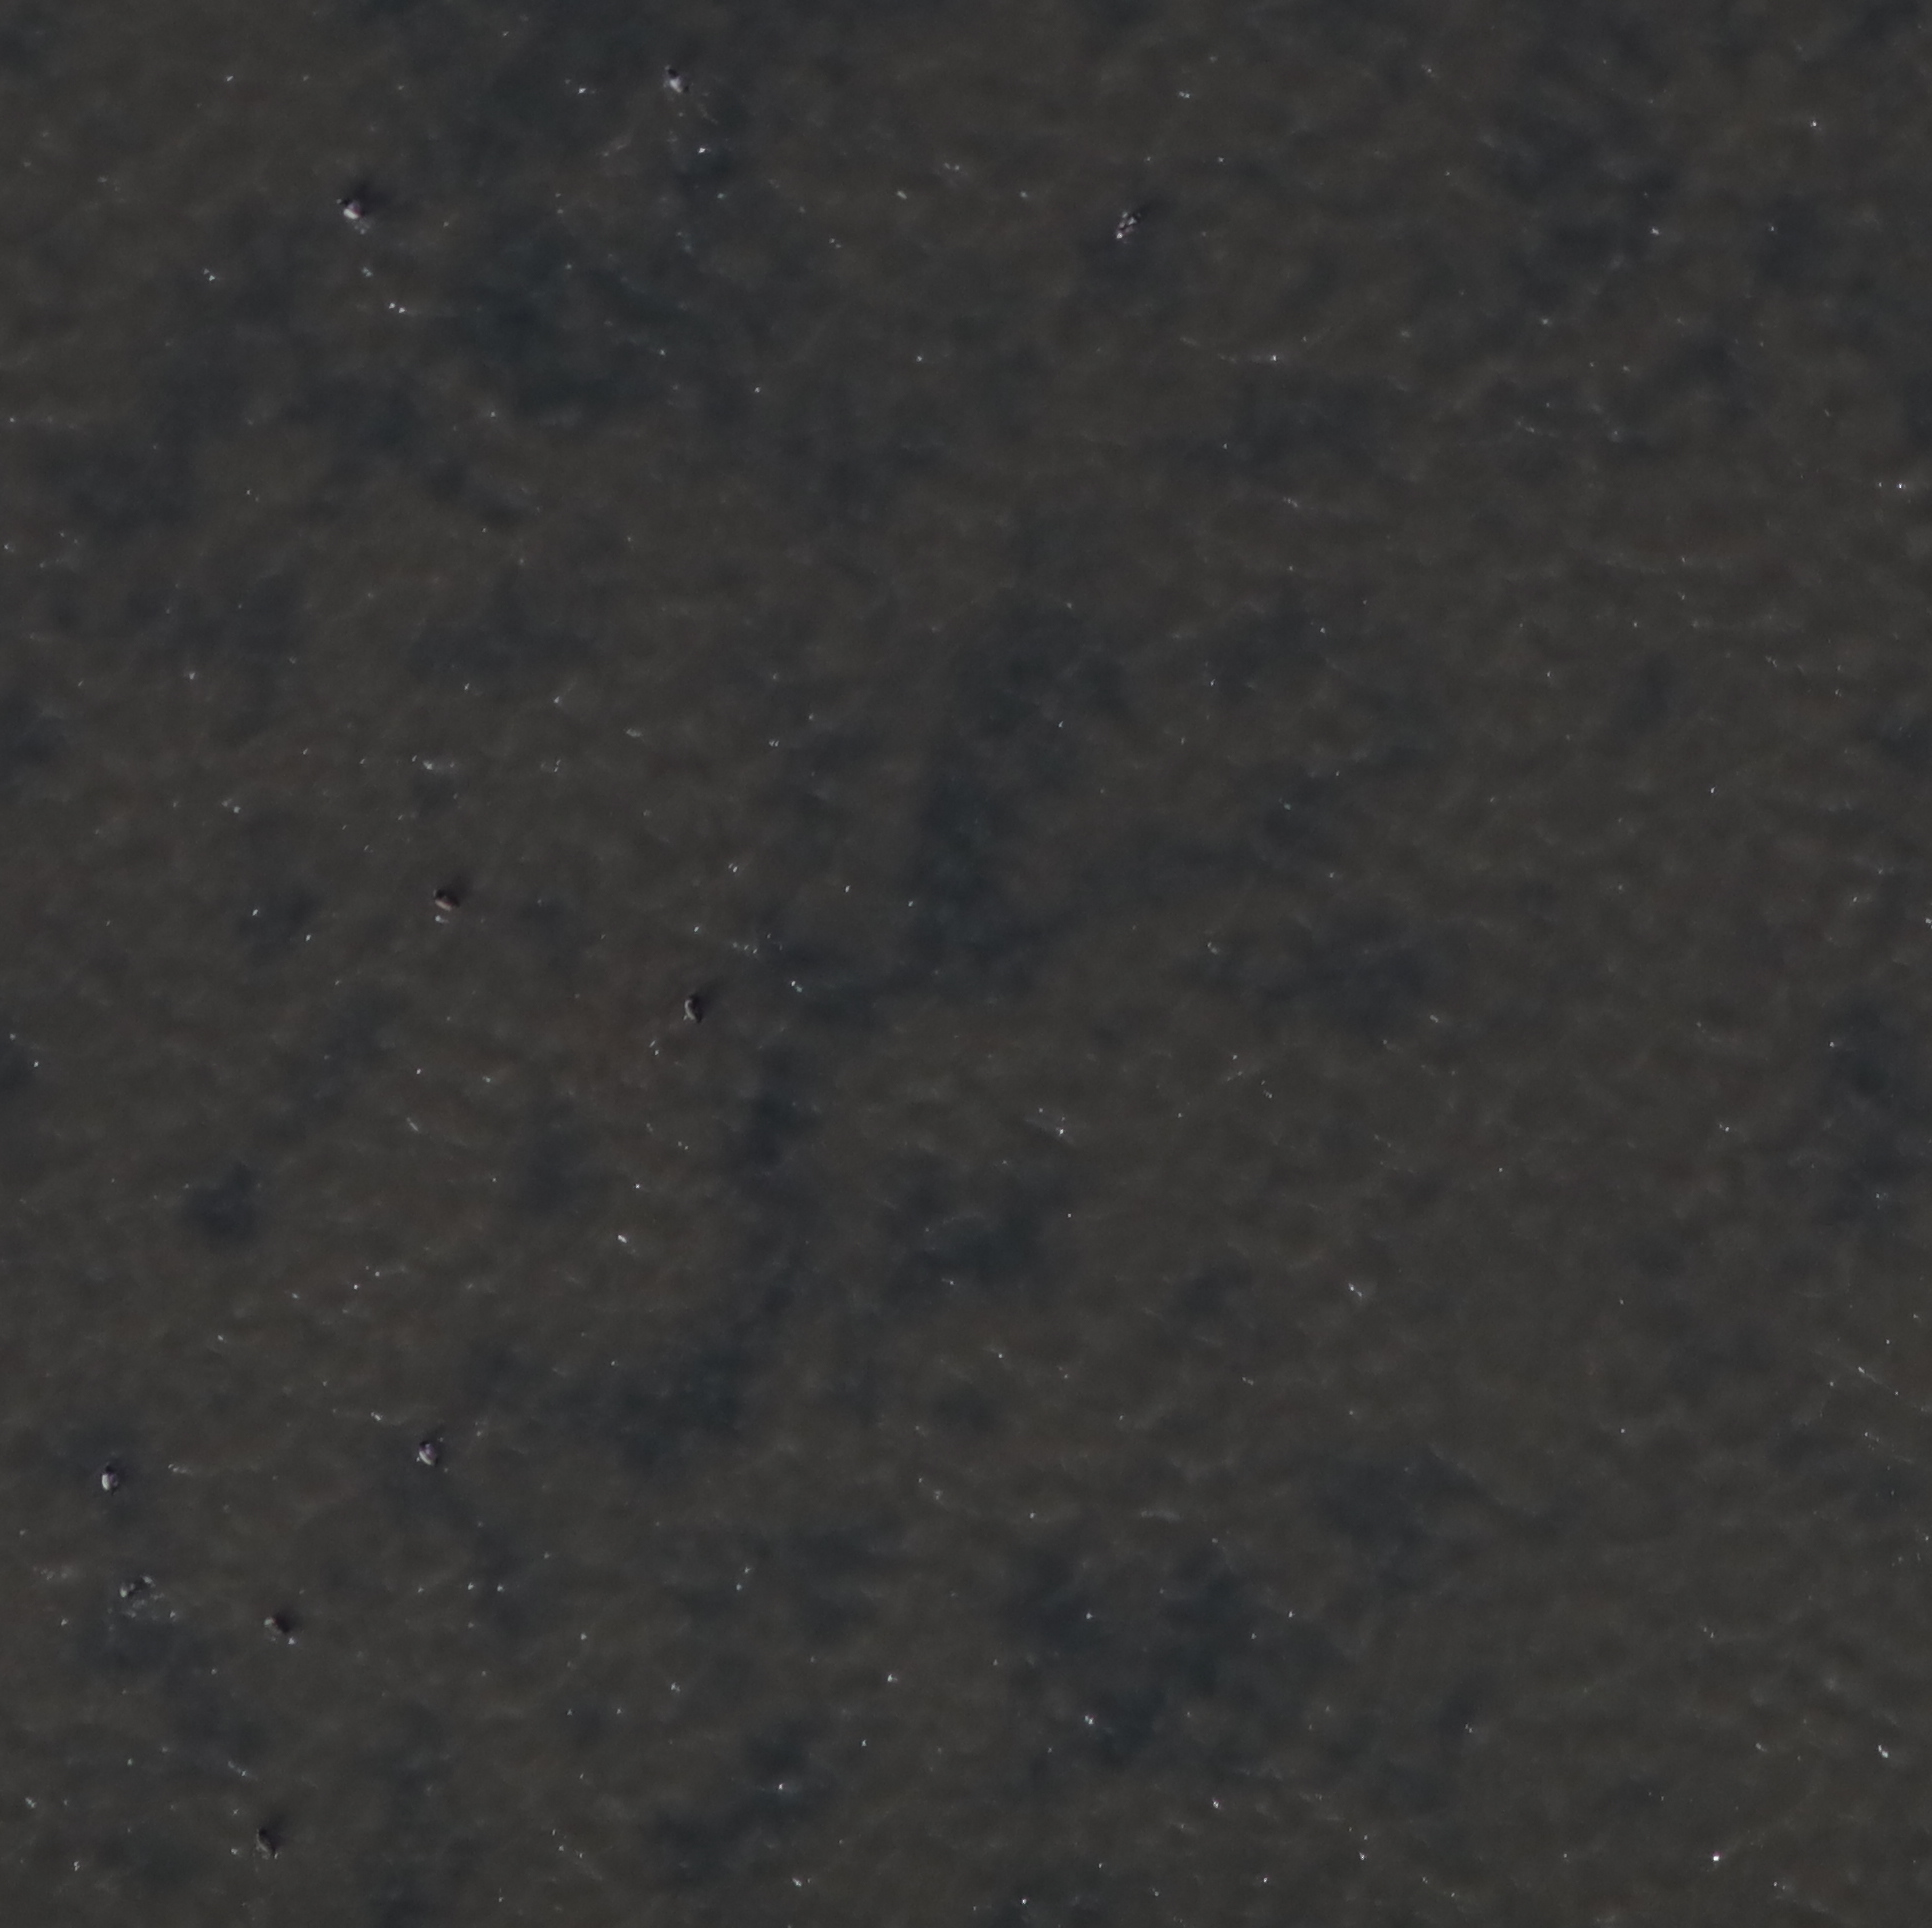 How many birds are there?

10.